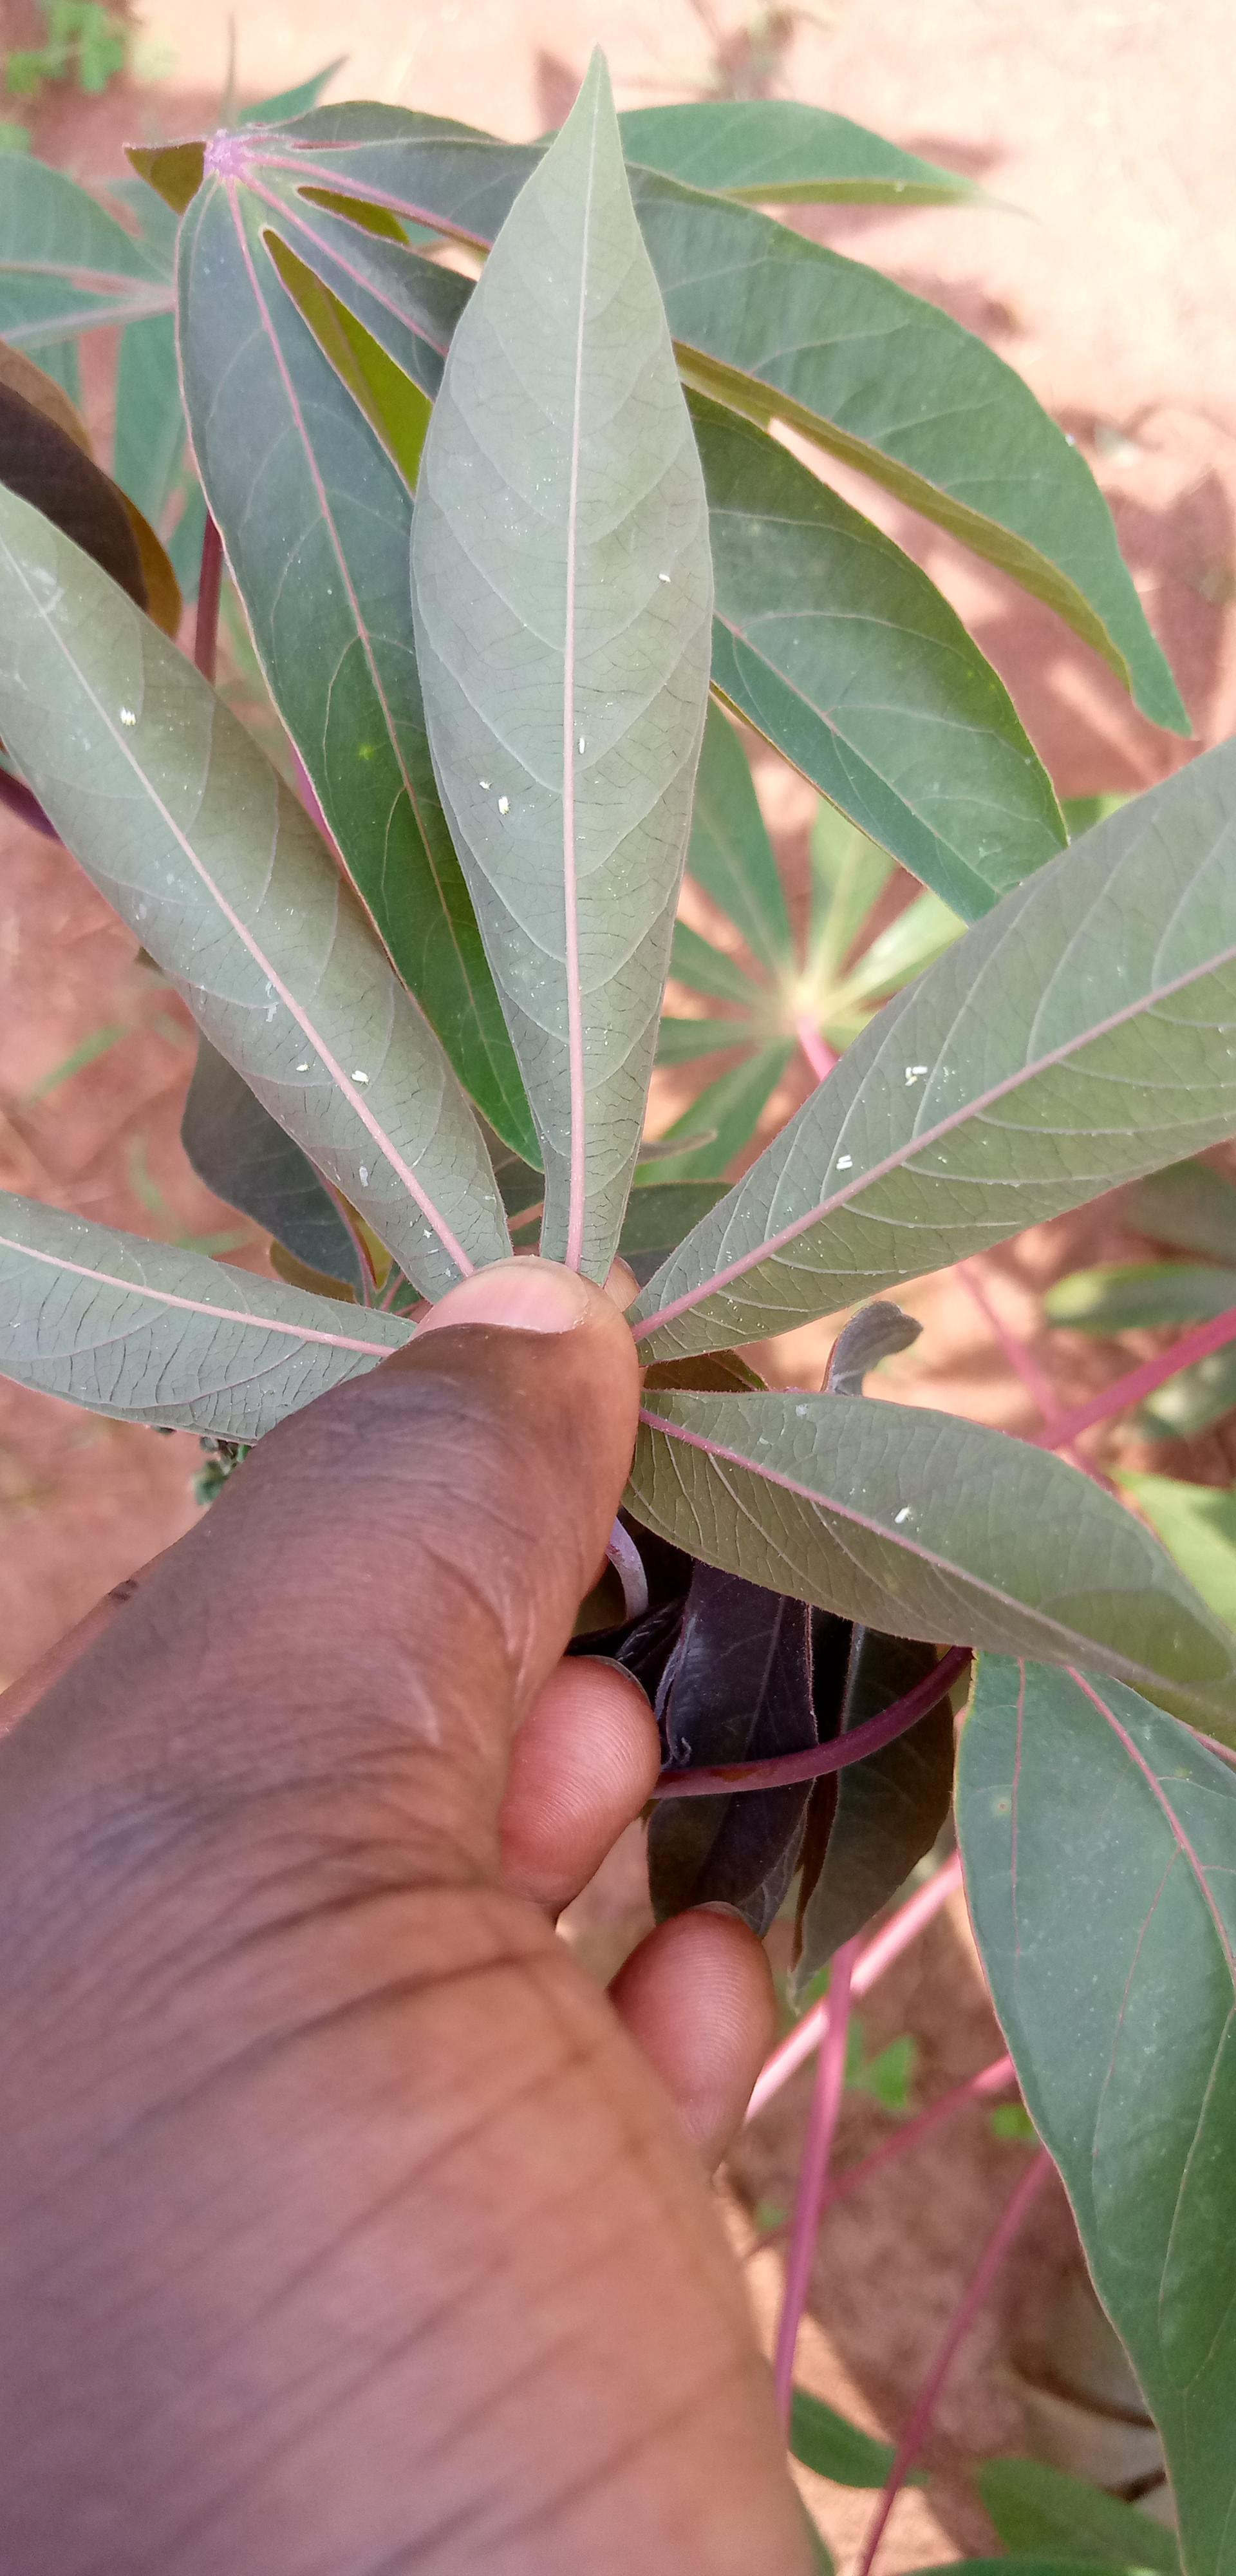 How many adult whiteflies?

17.